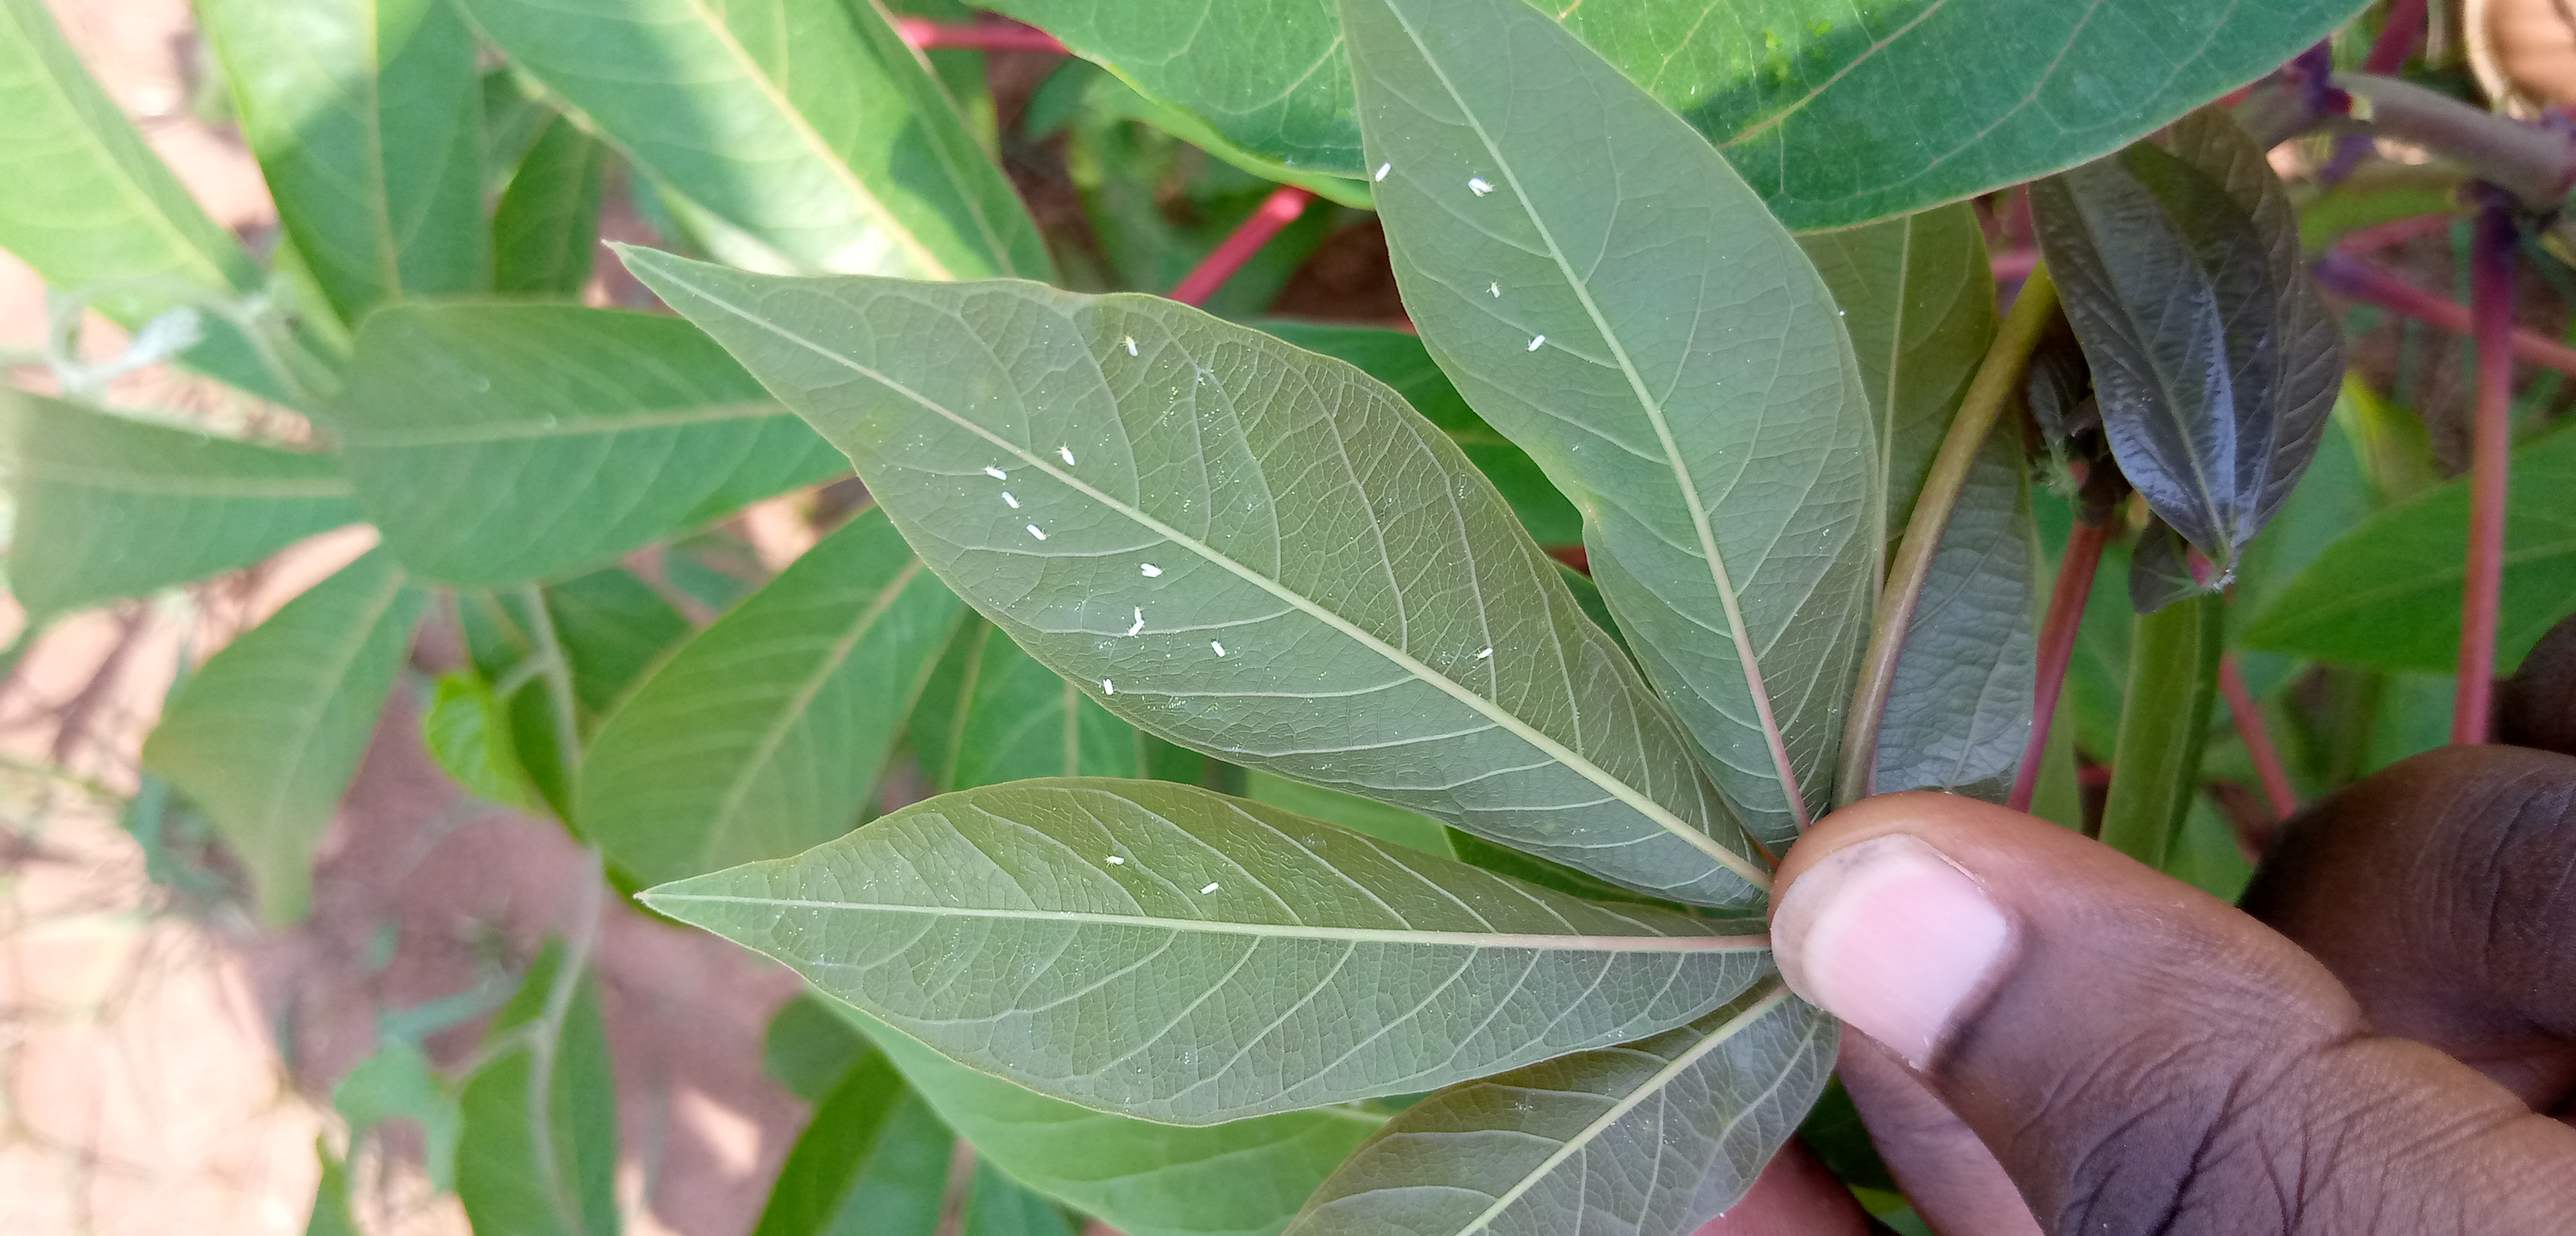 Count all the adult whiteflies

17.